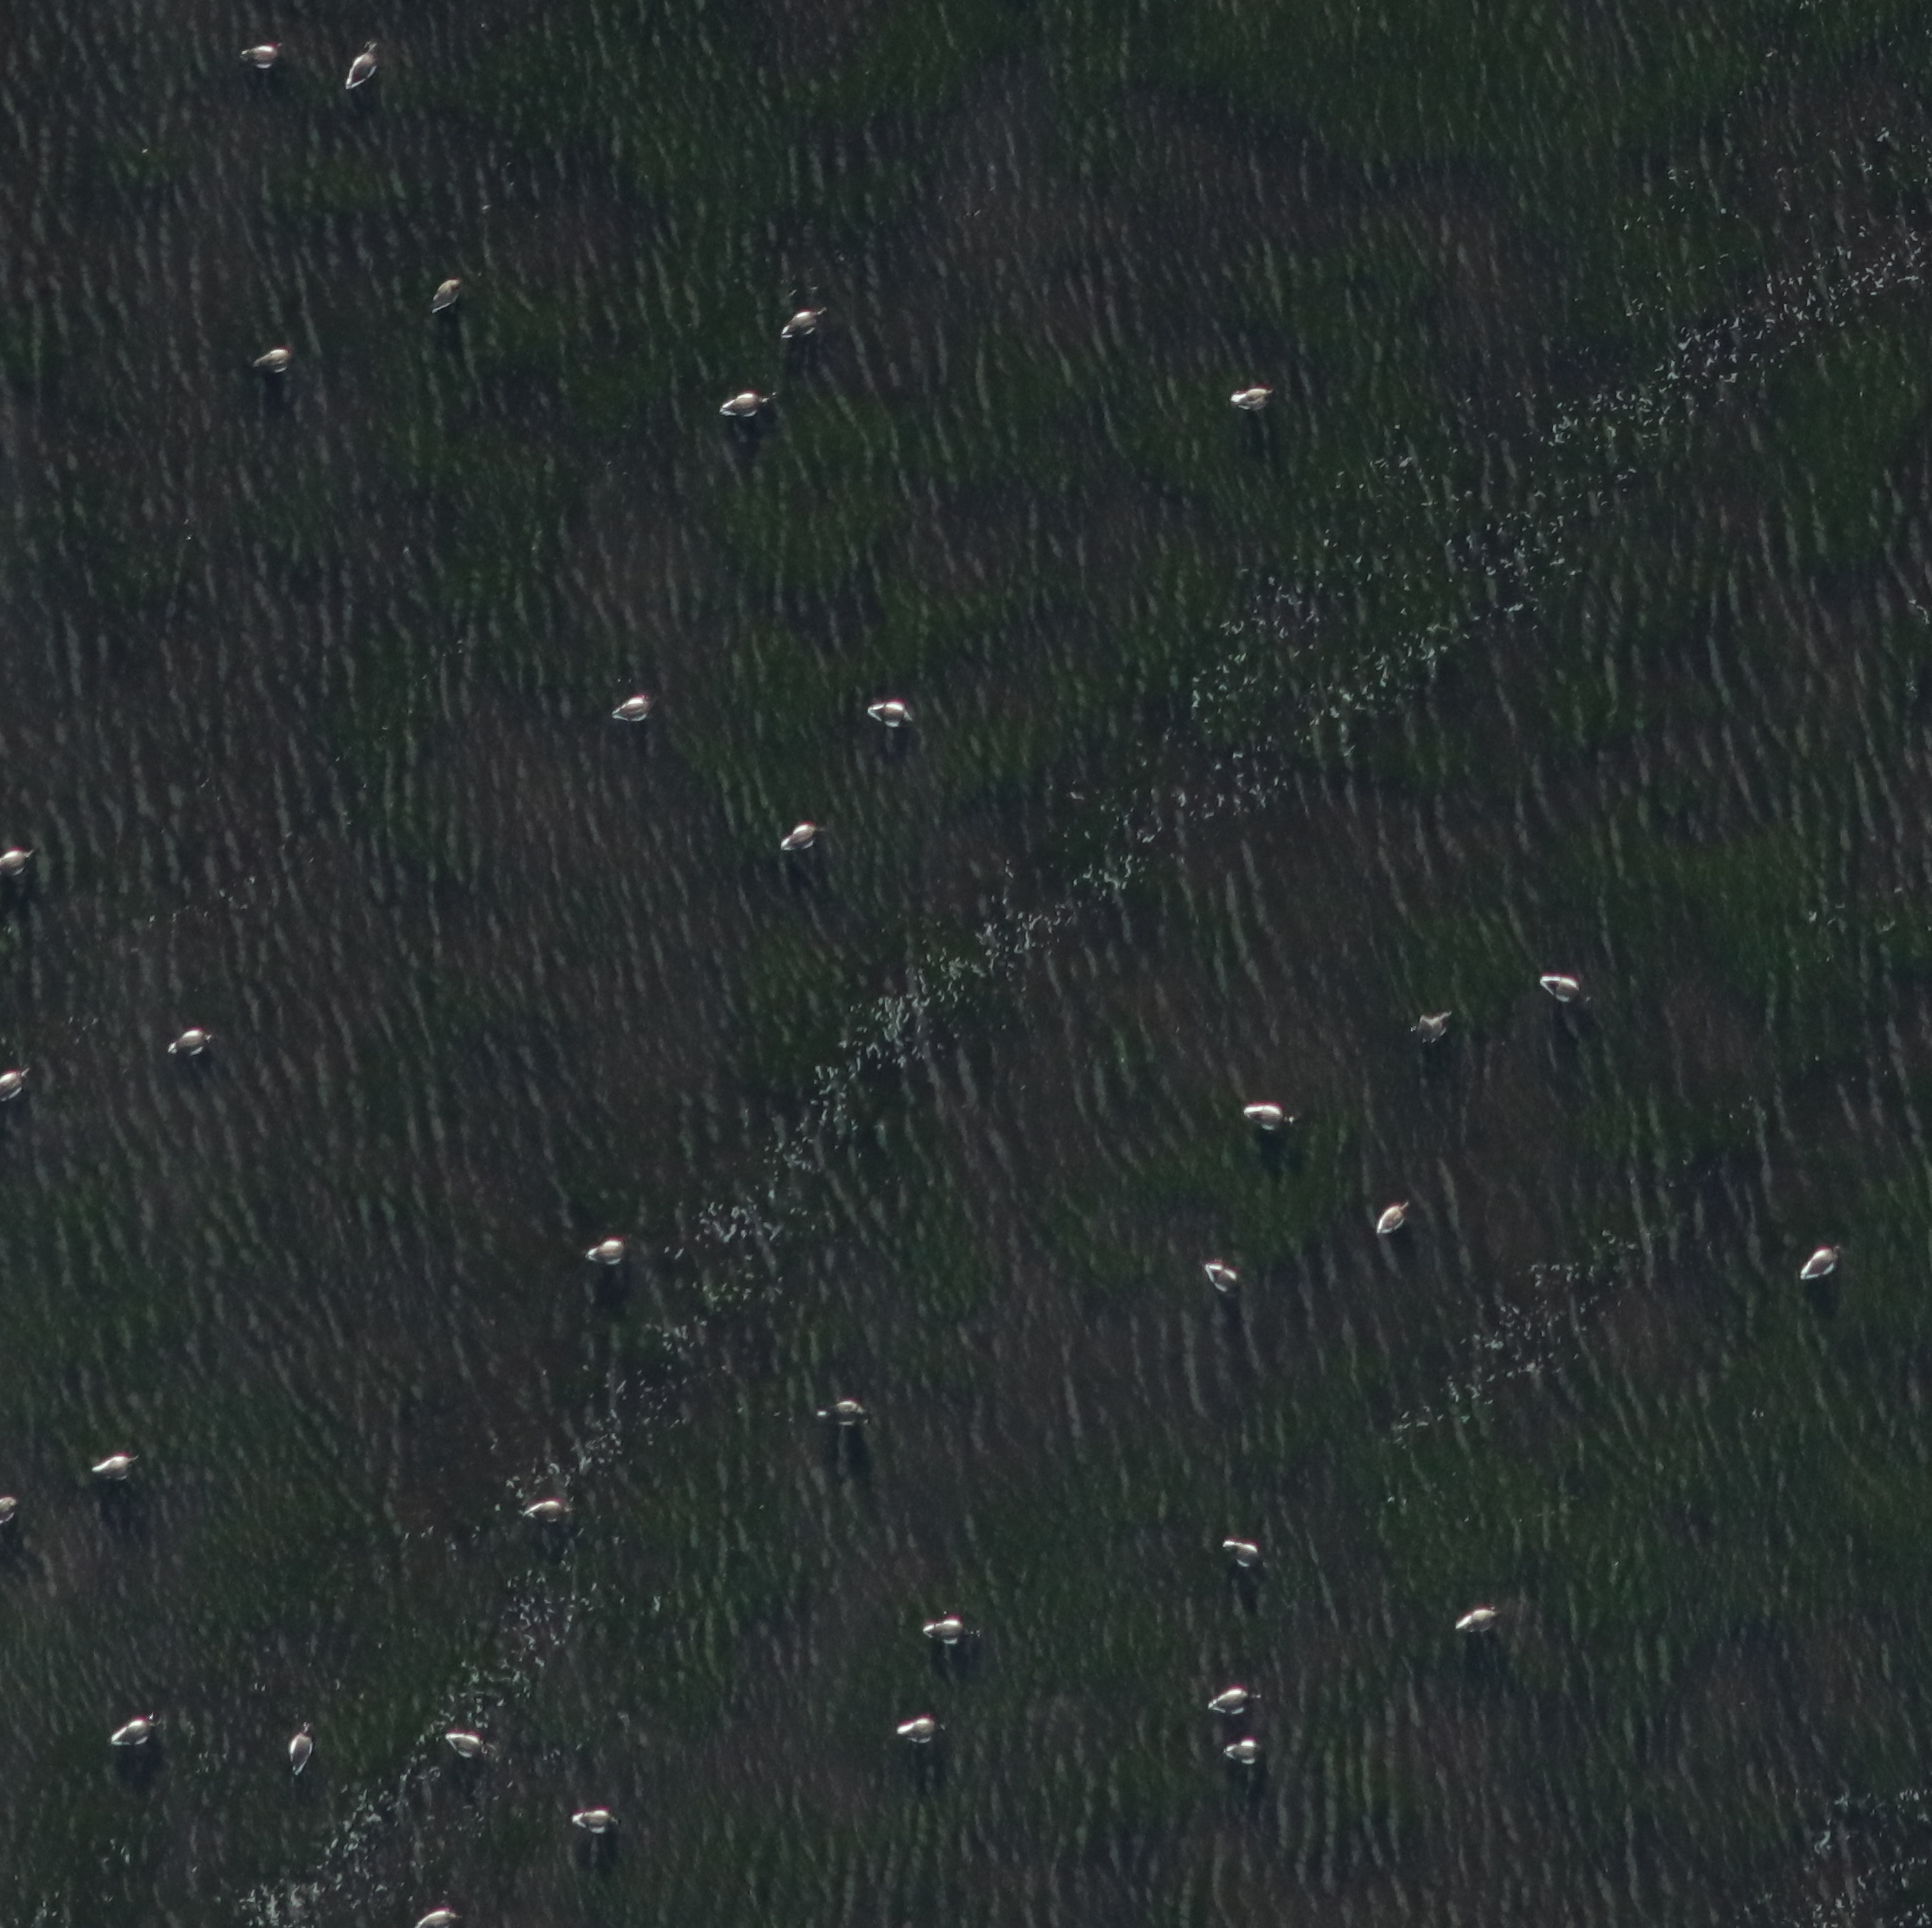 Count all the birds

35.